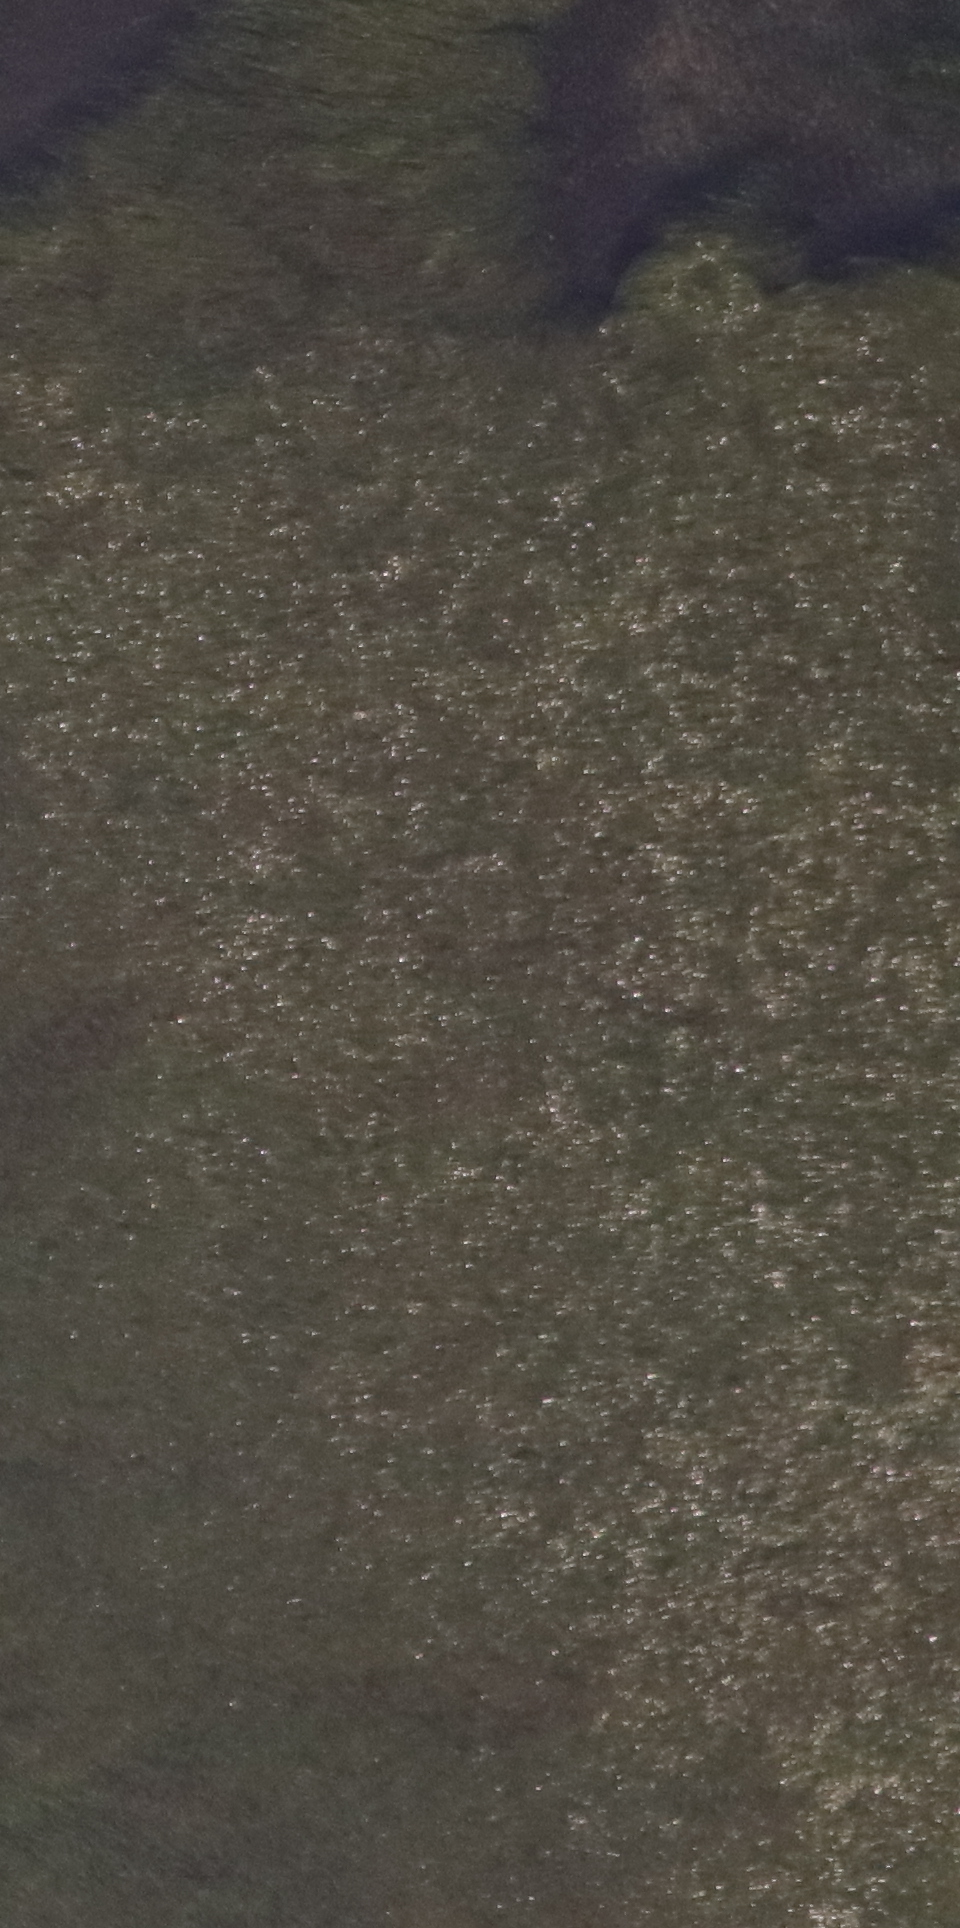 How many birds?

0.